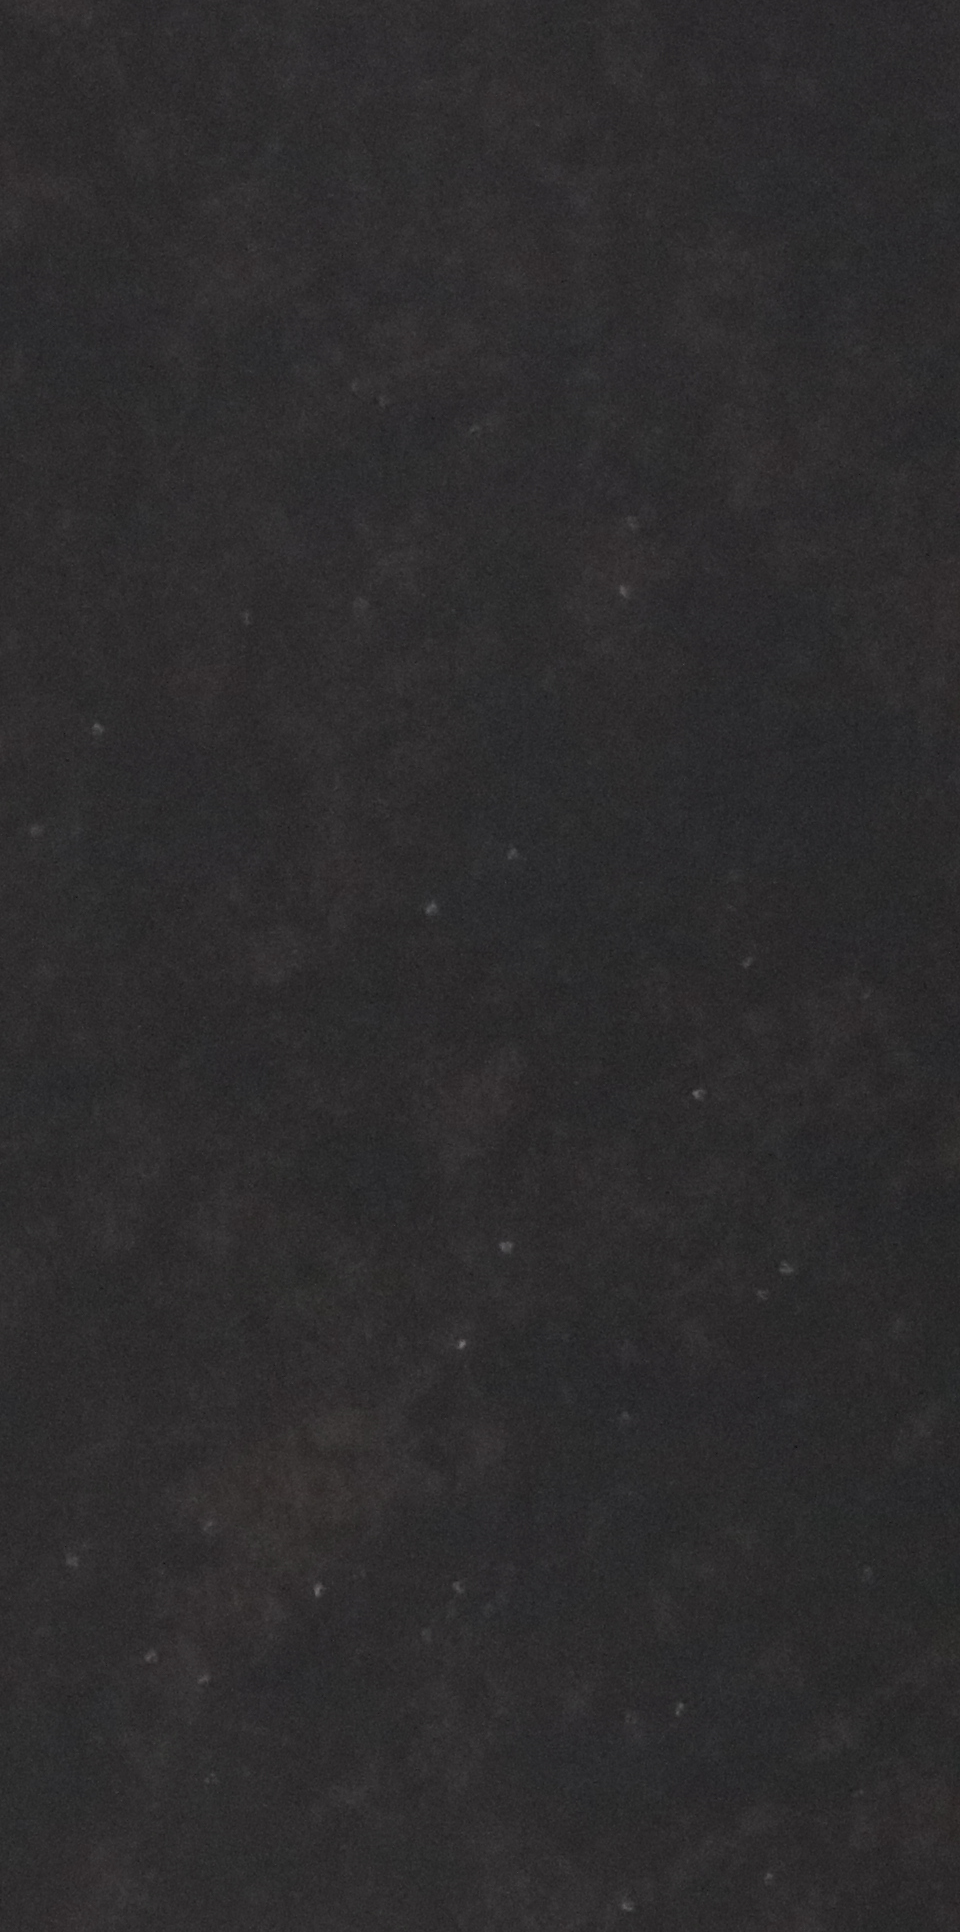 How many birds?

26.